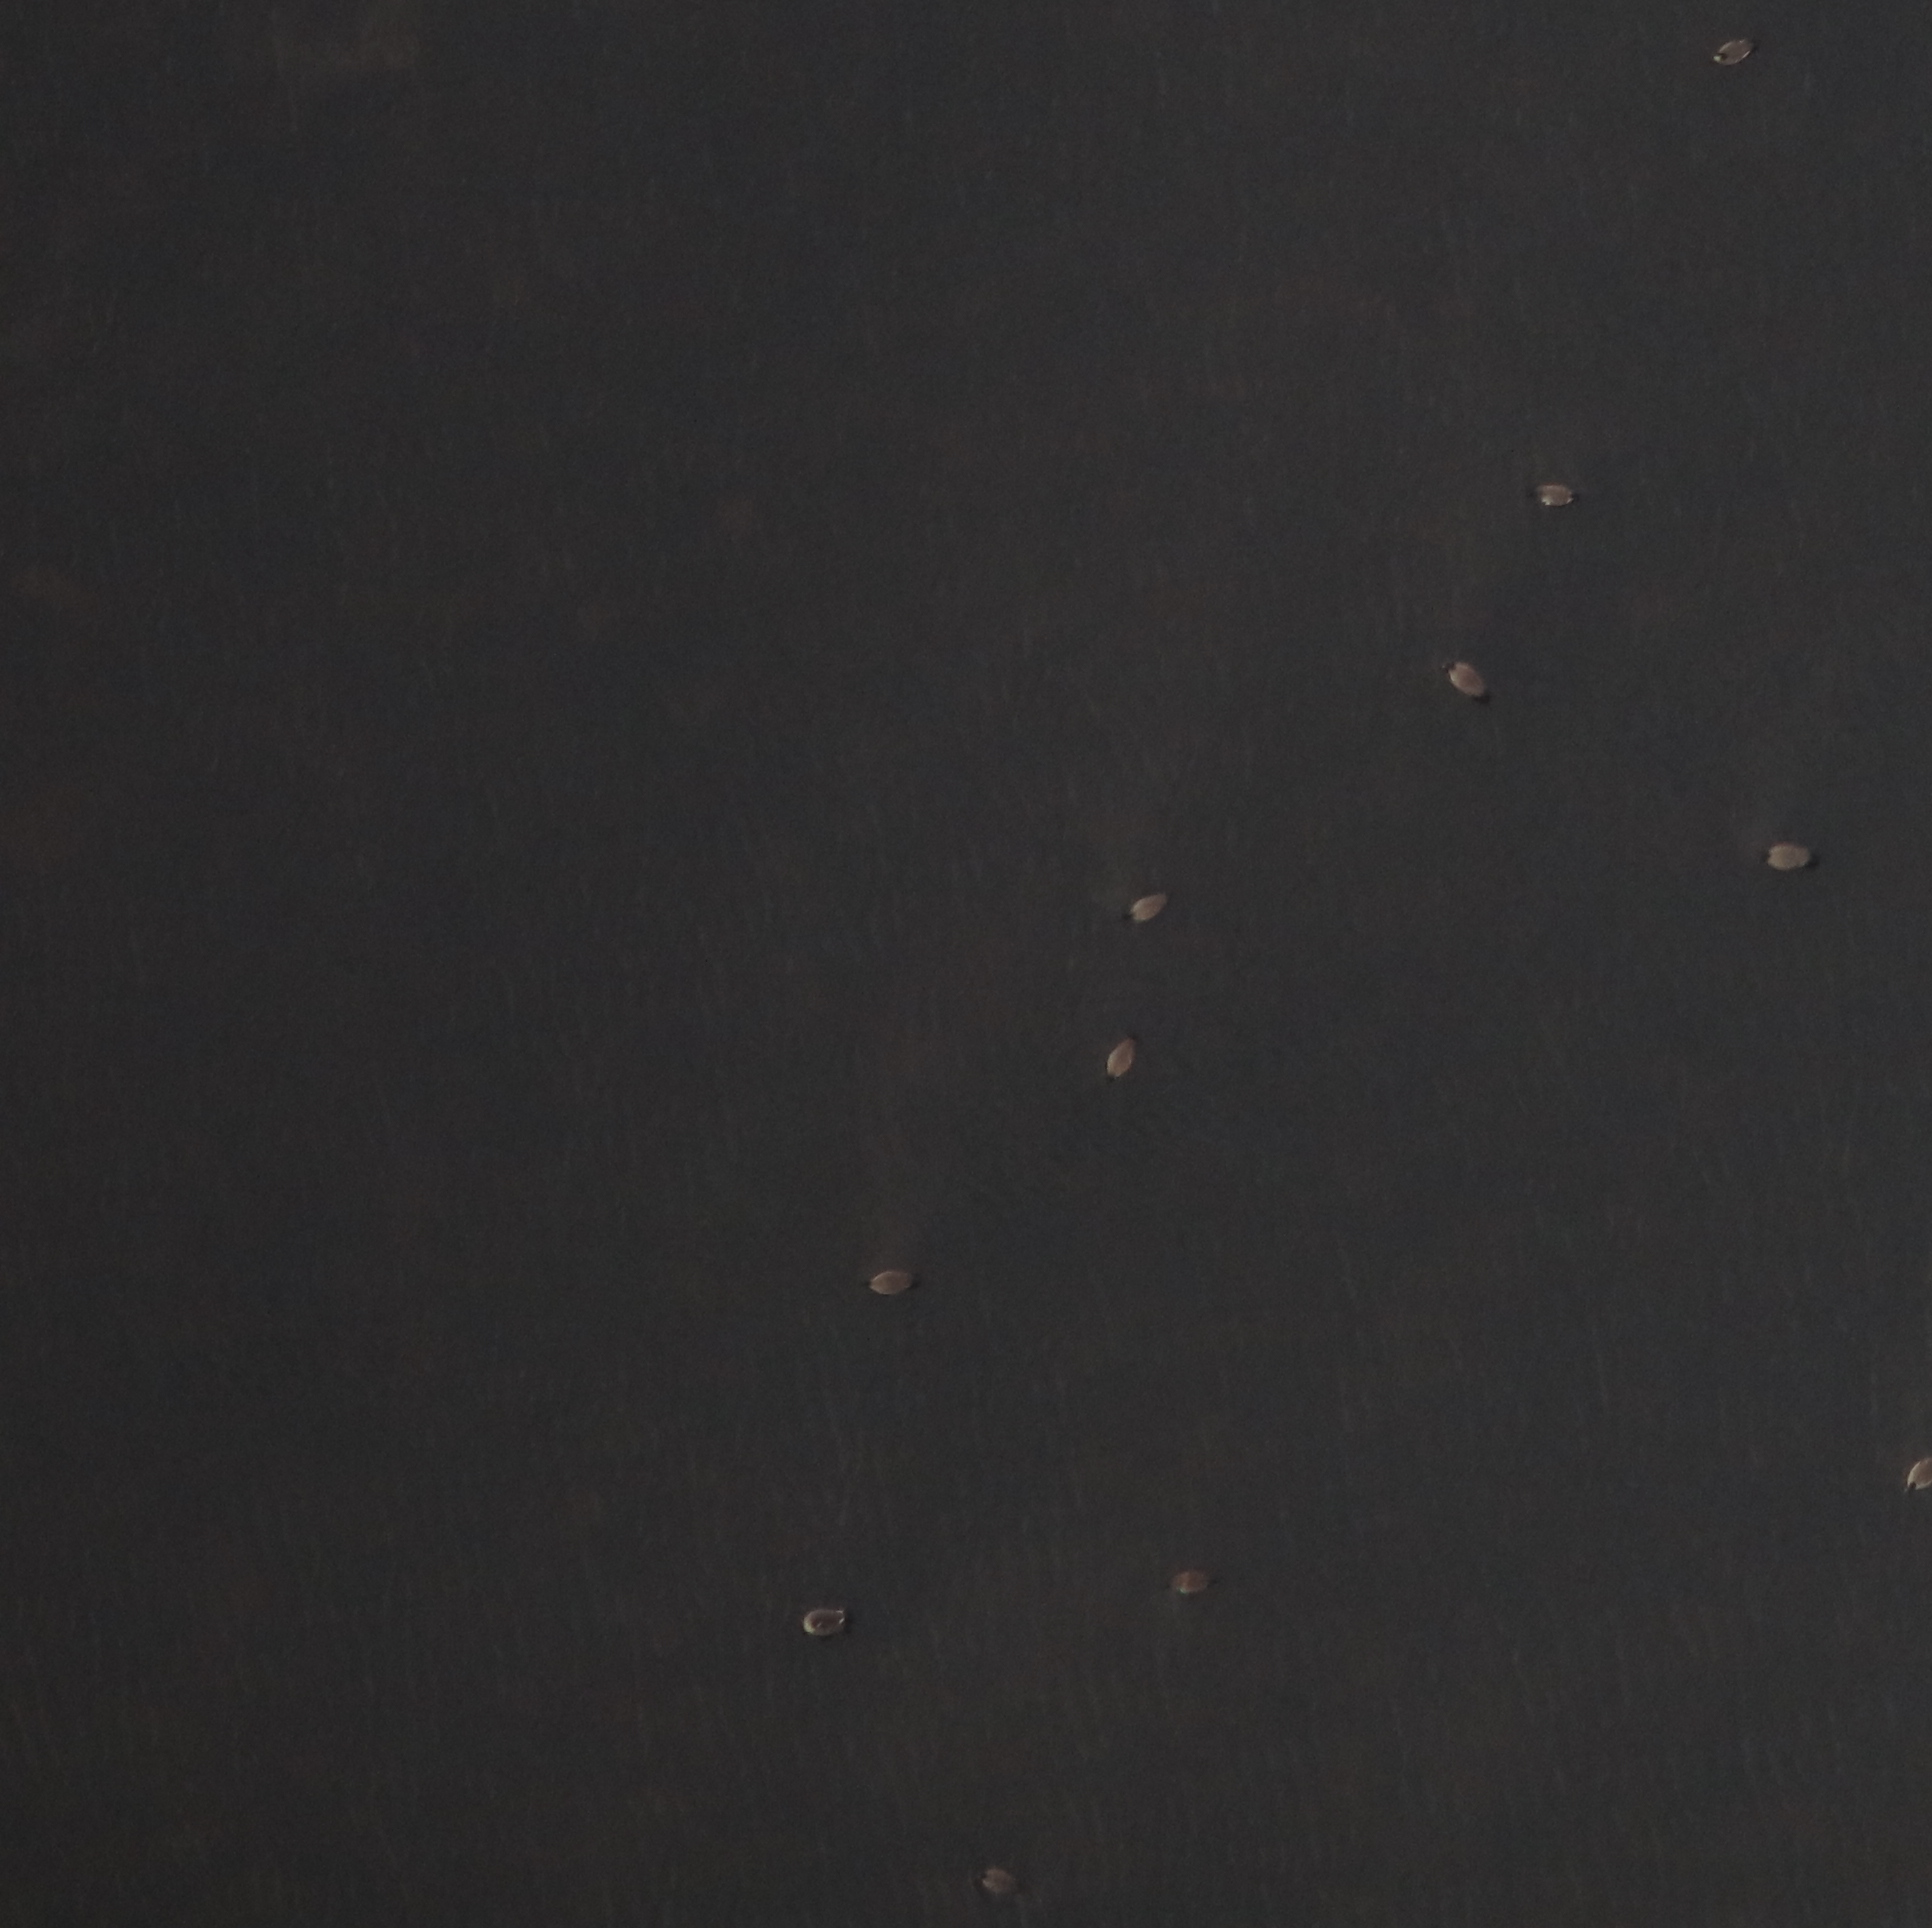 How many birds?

11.